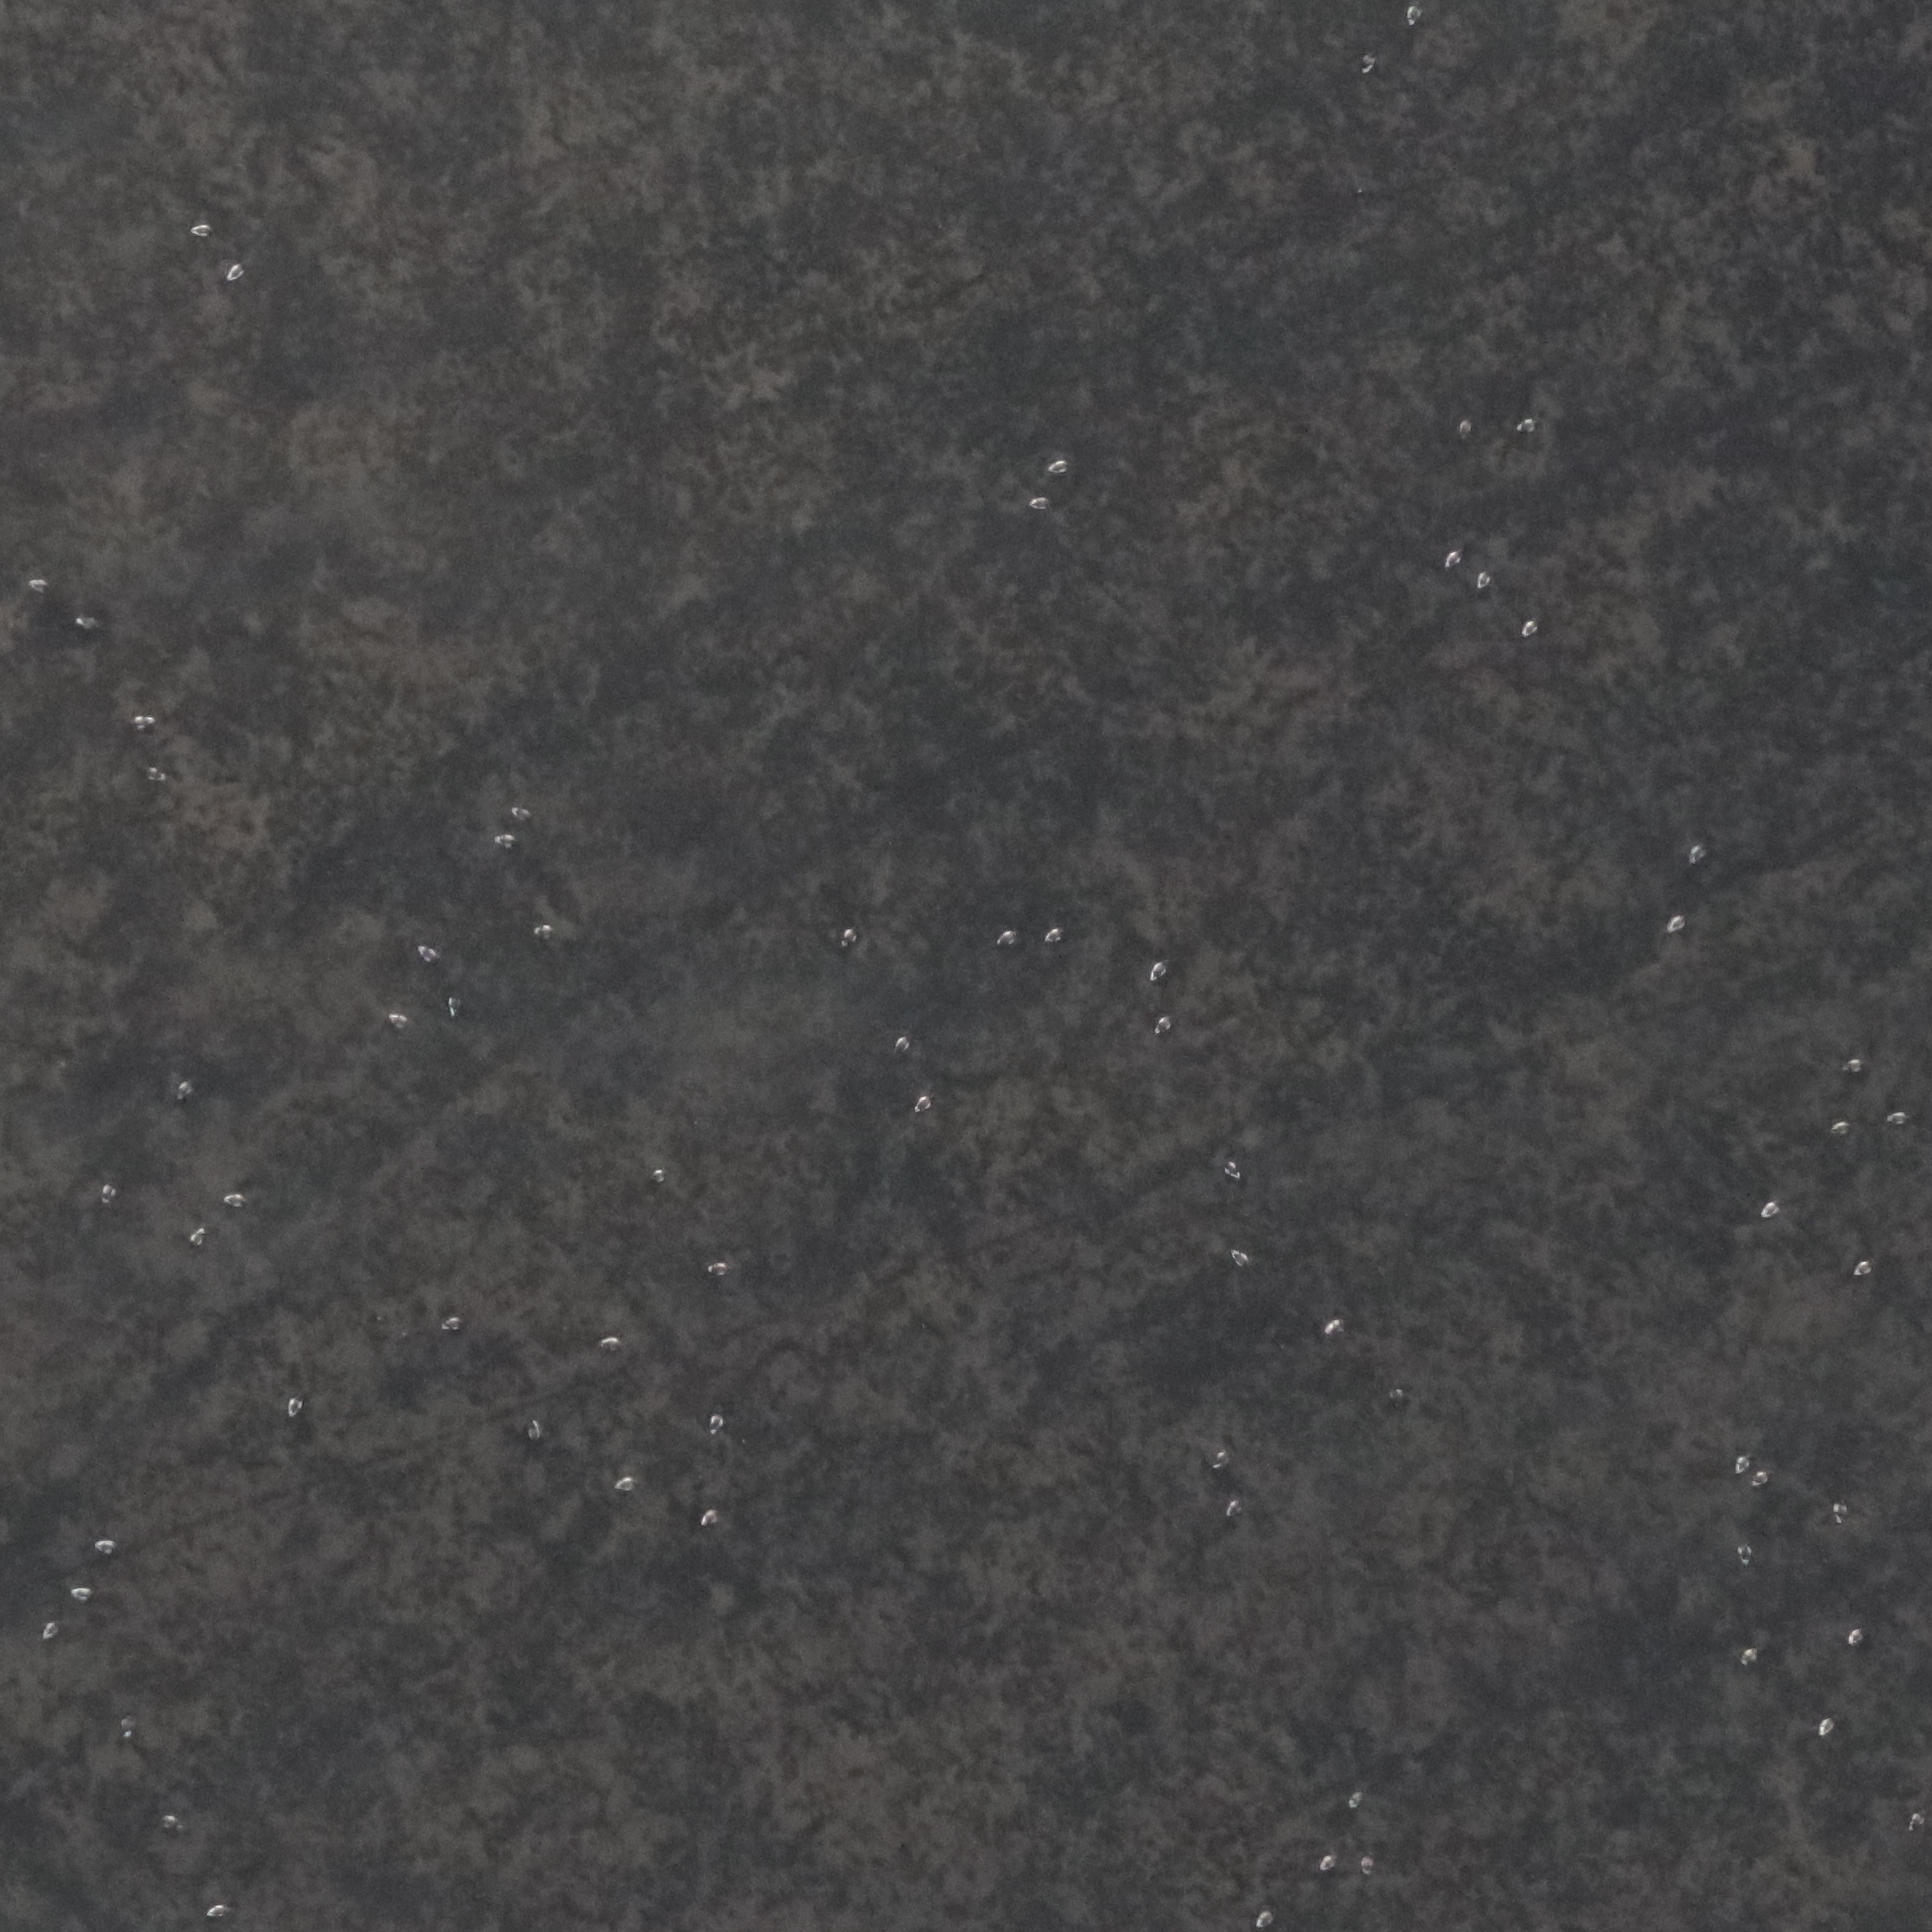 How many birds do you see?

72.